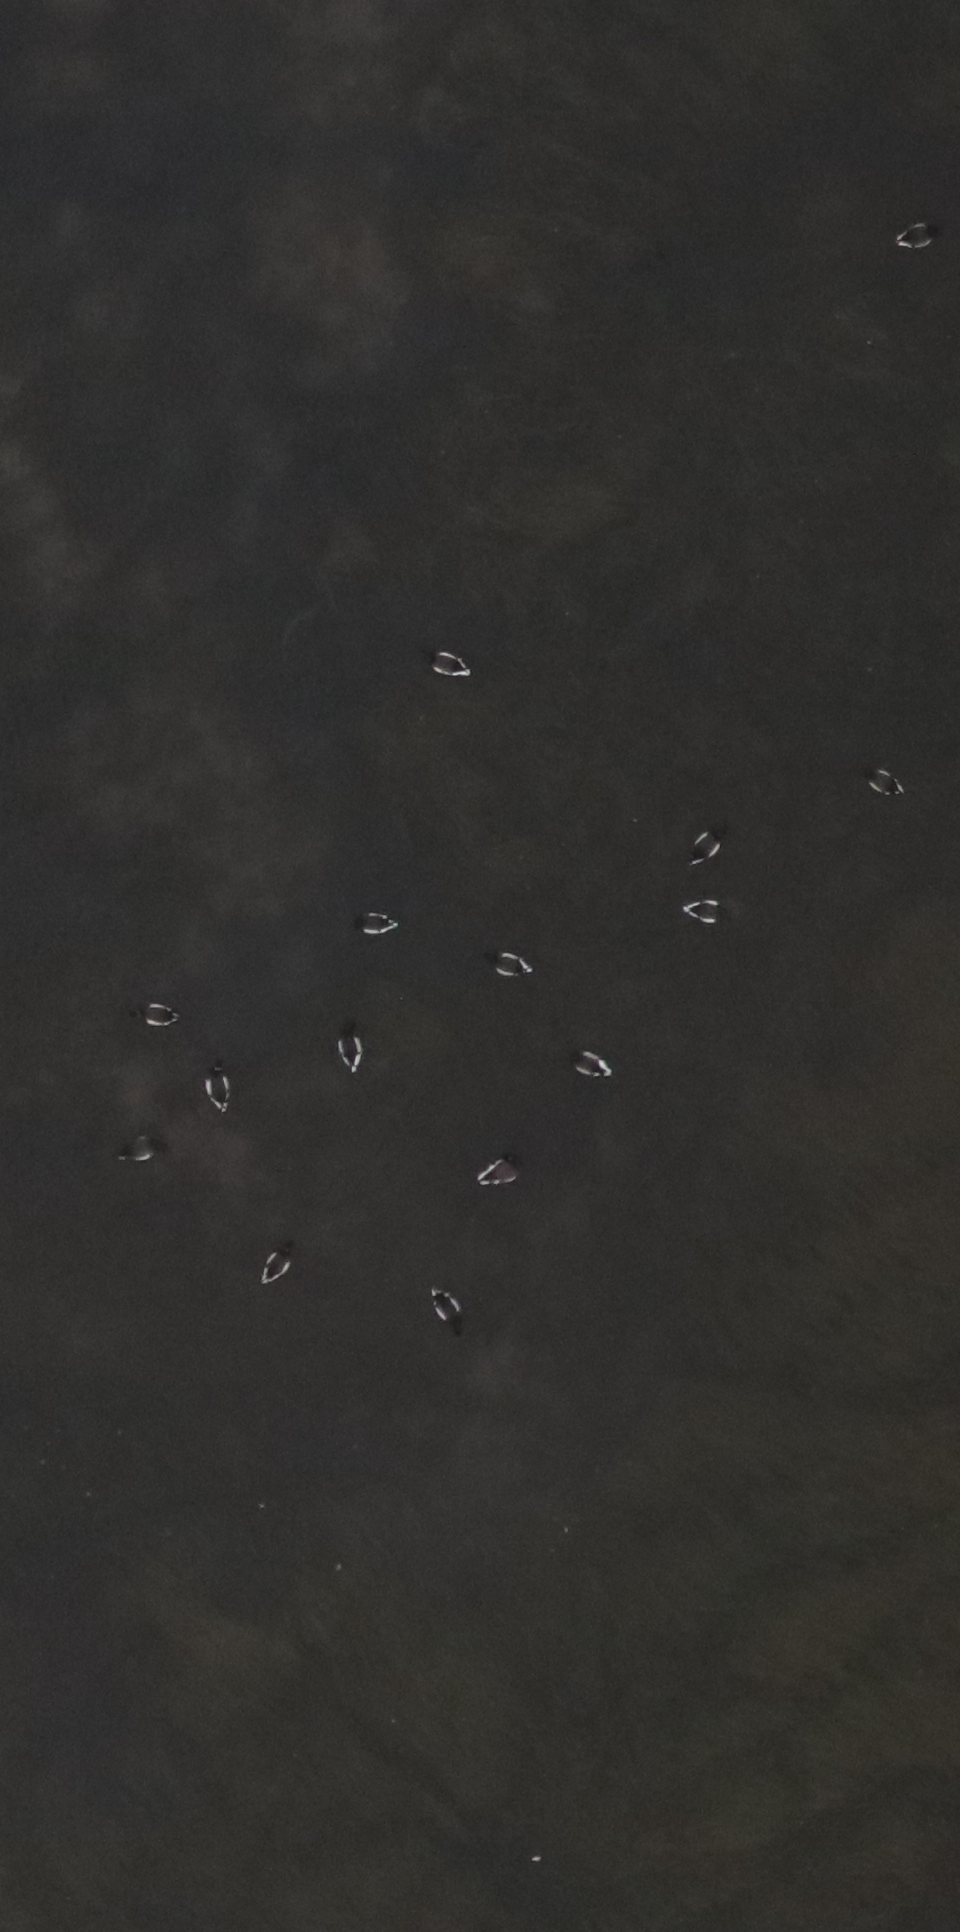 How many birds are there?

15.